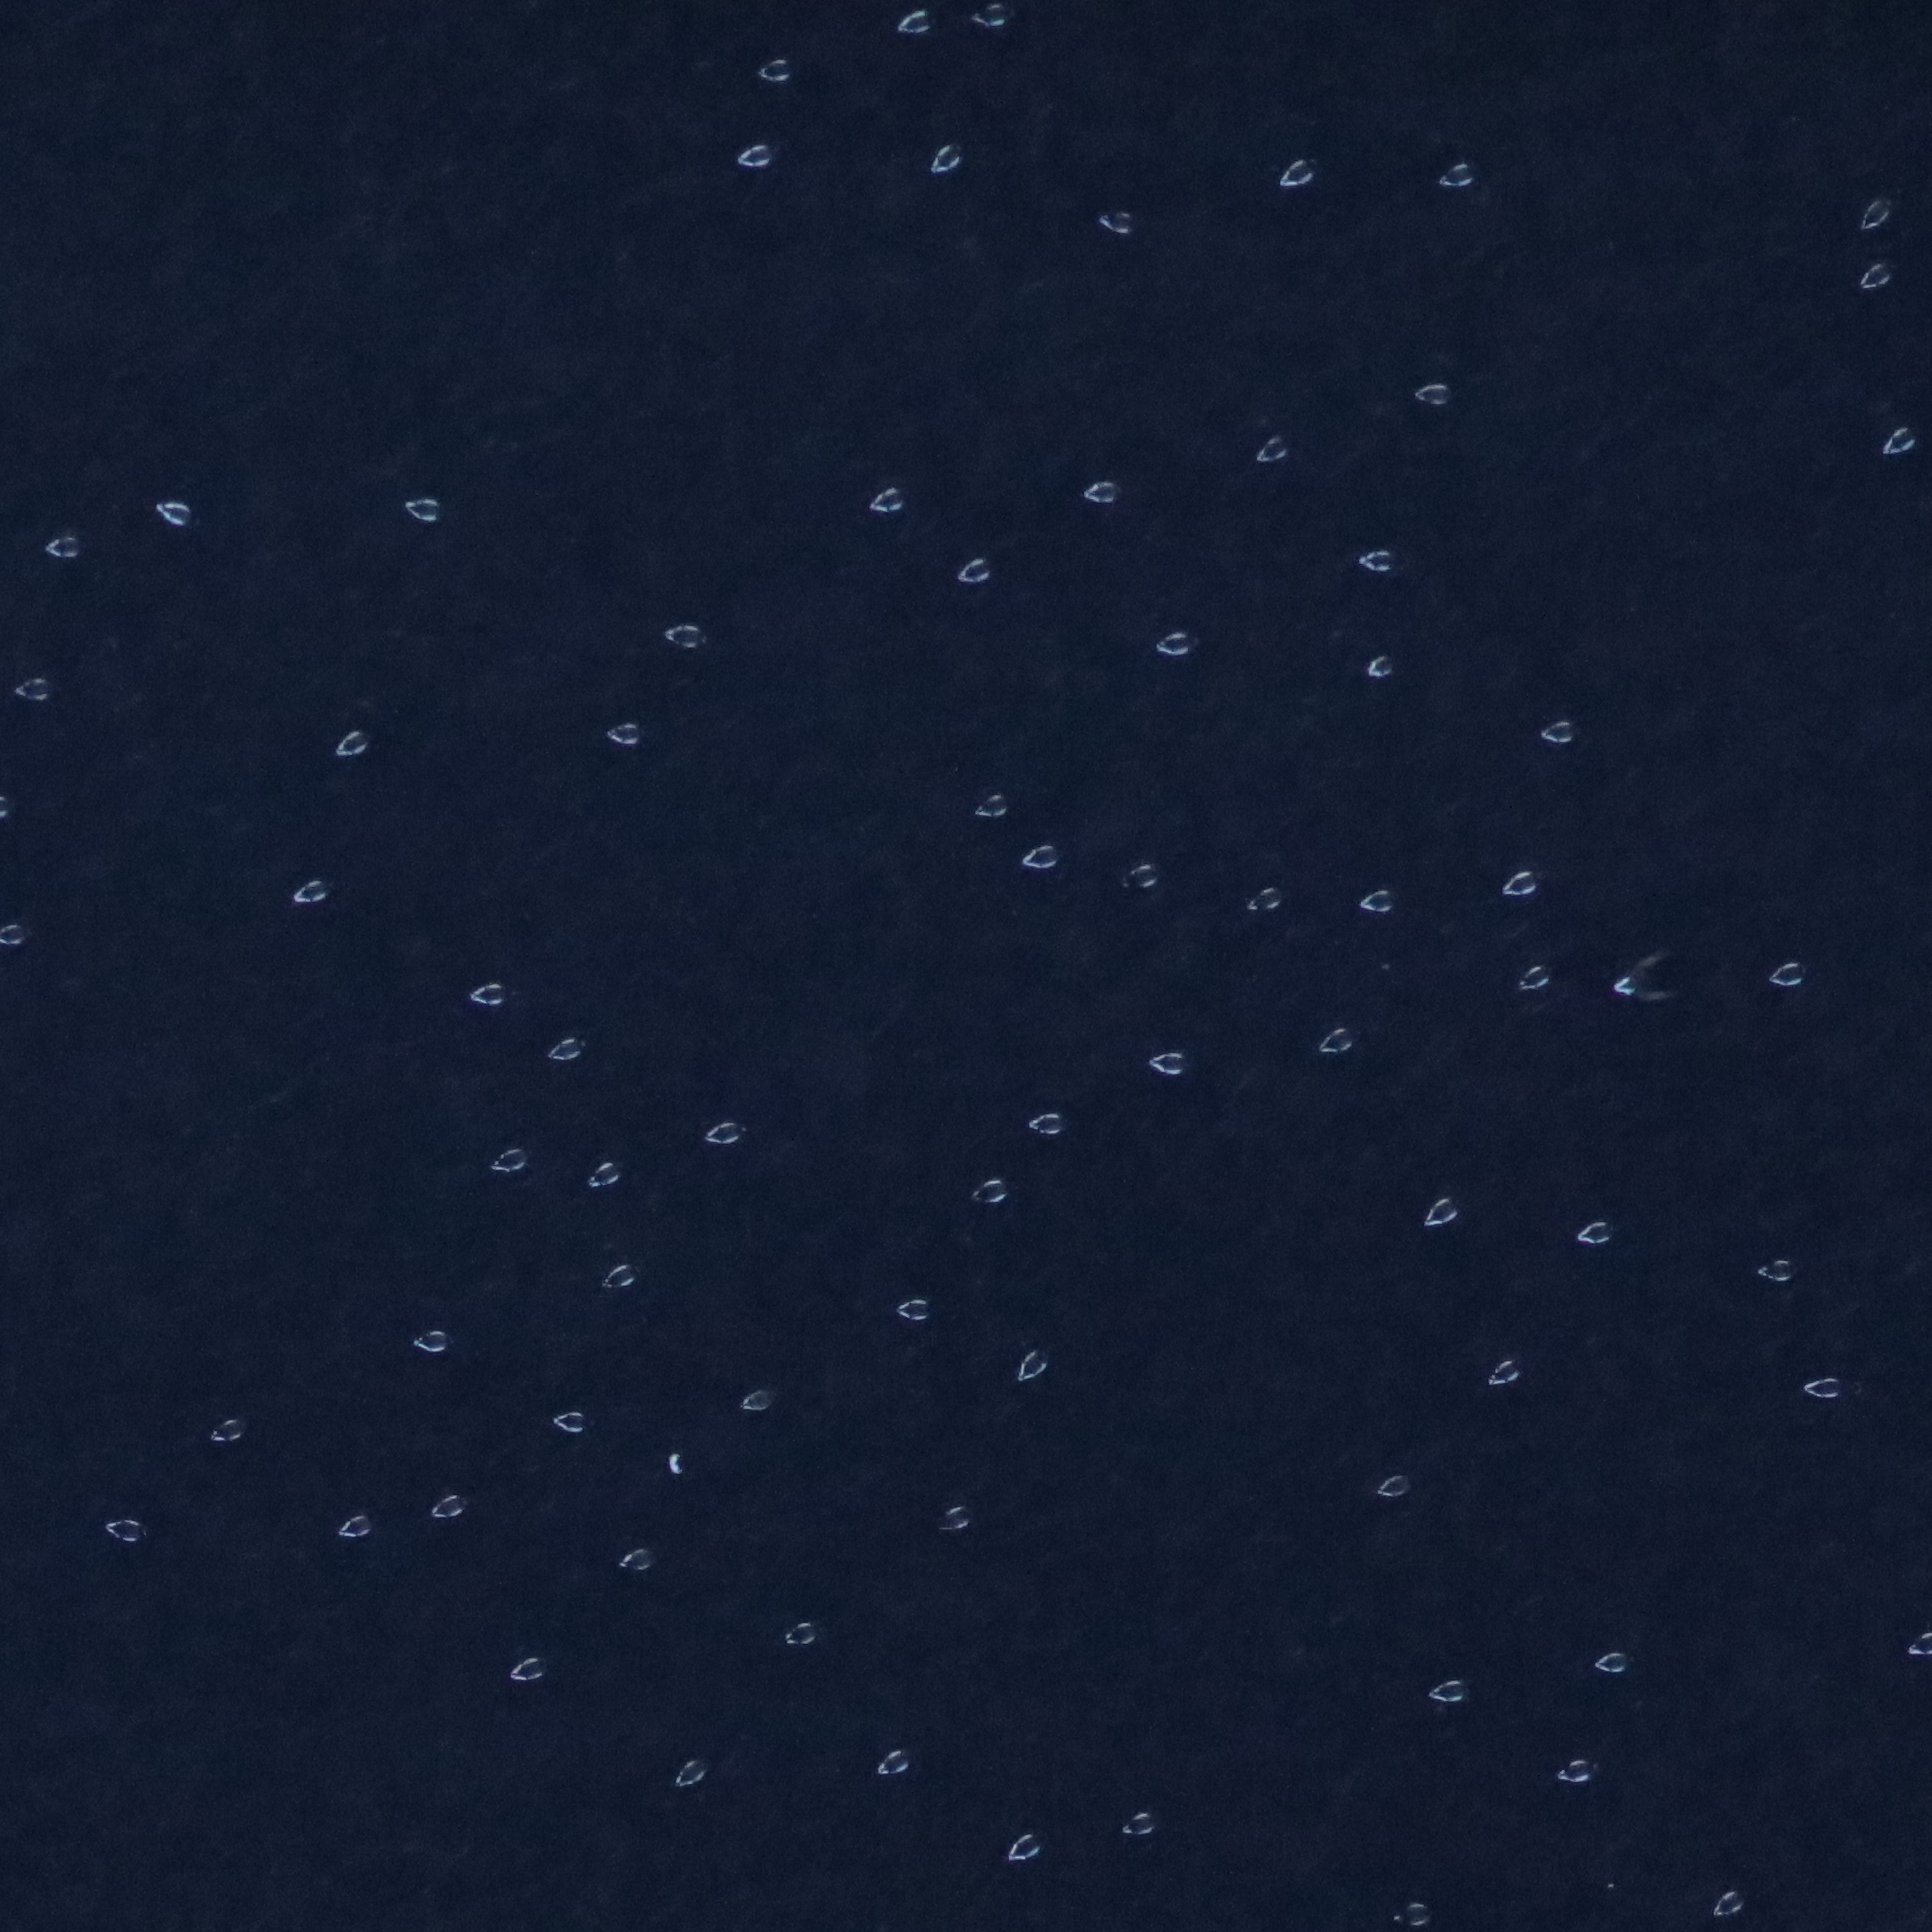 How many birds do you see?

78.